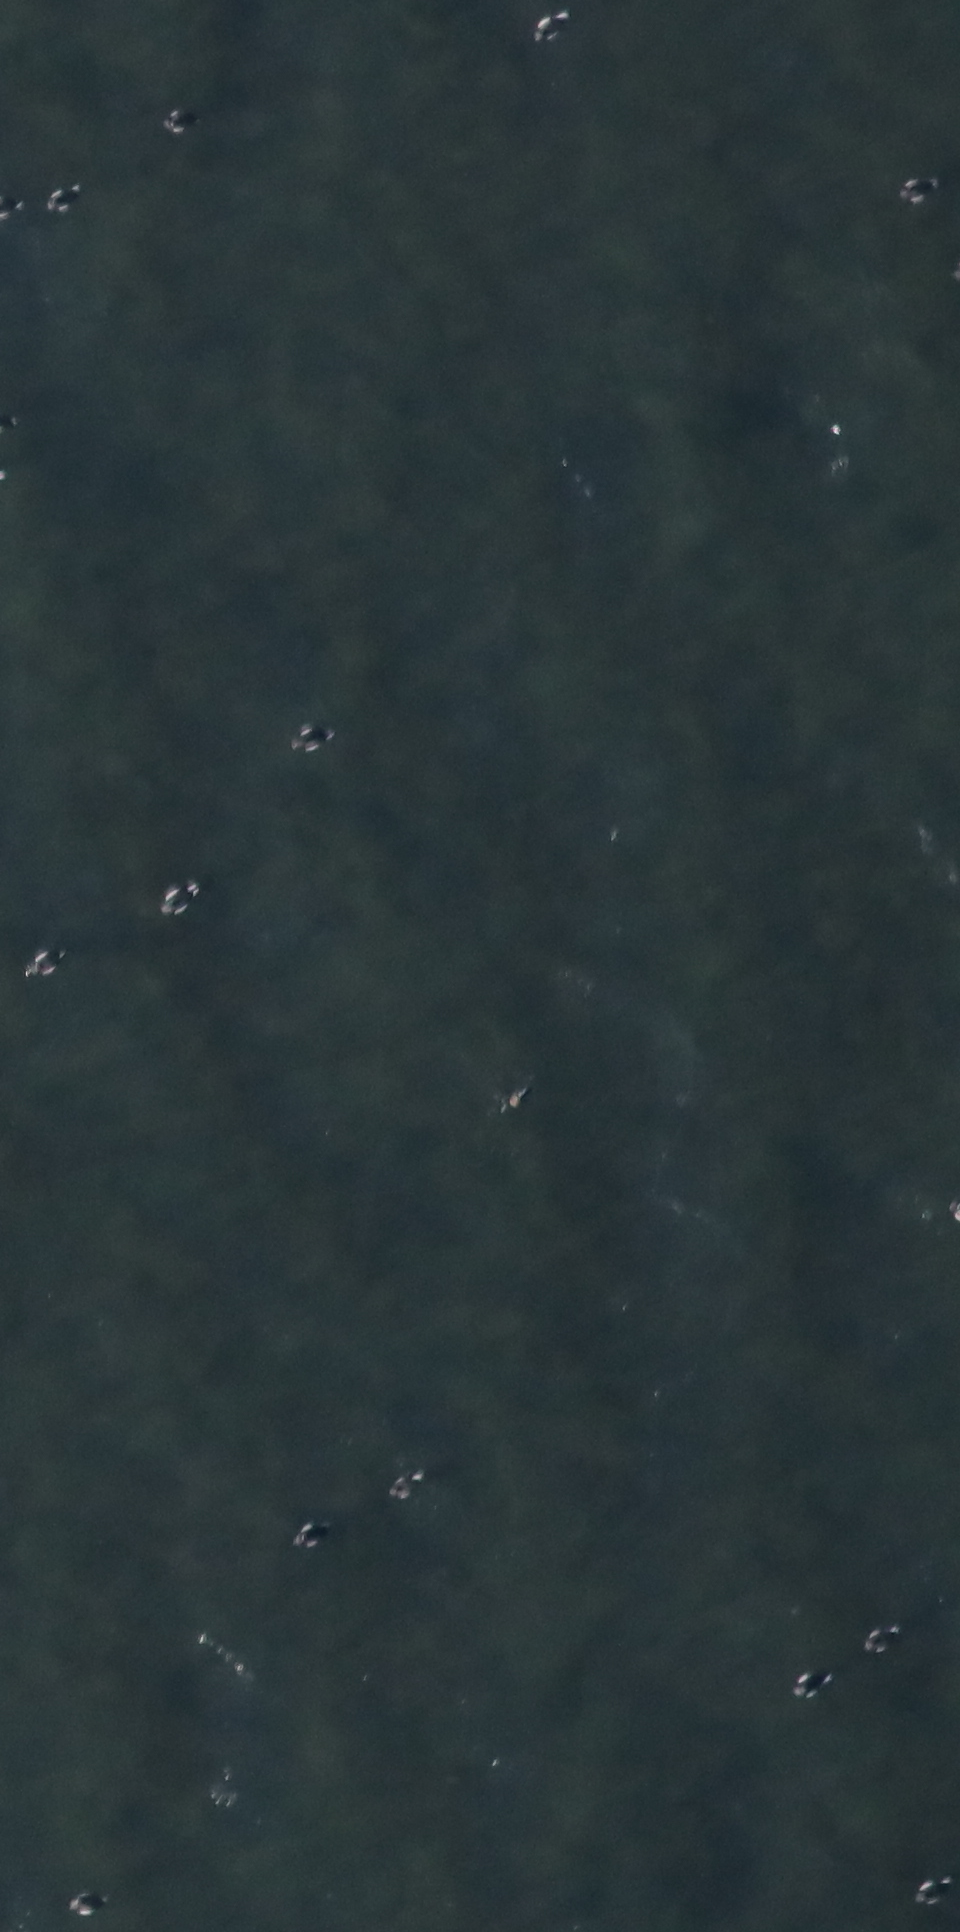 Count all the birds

15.